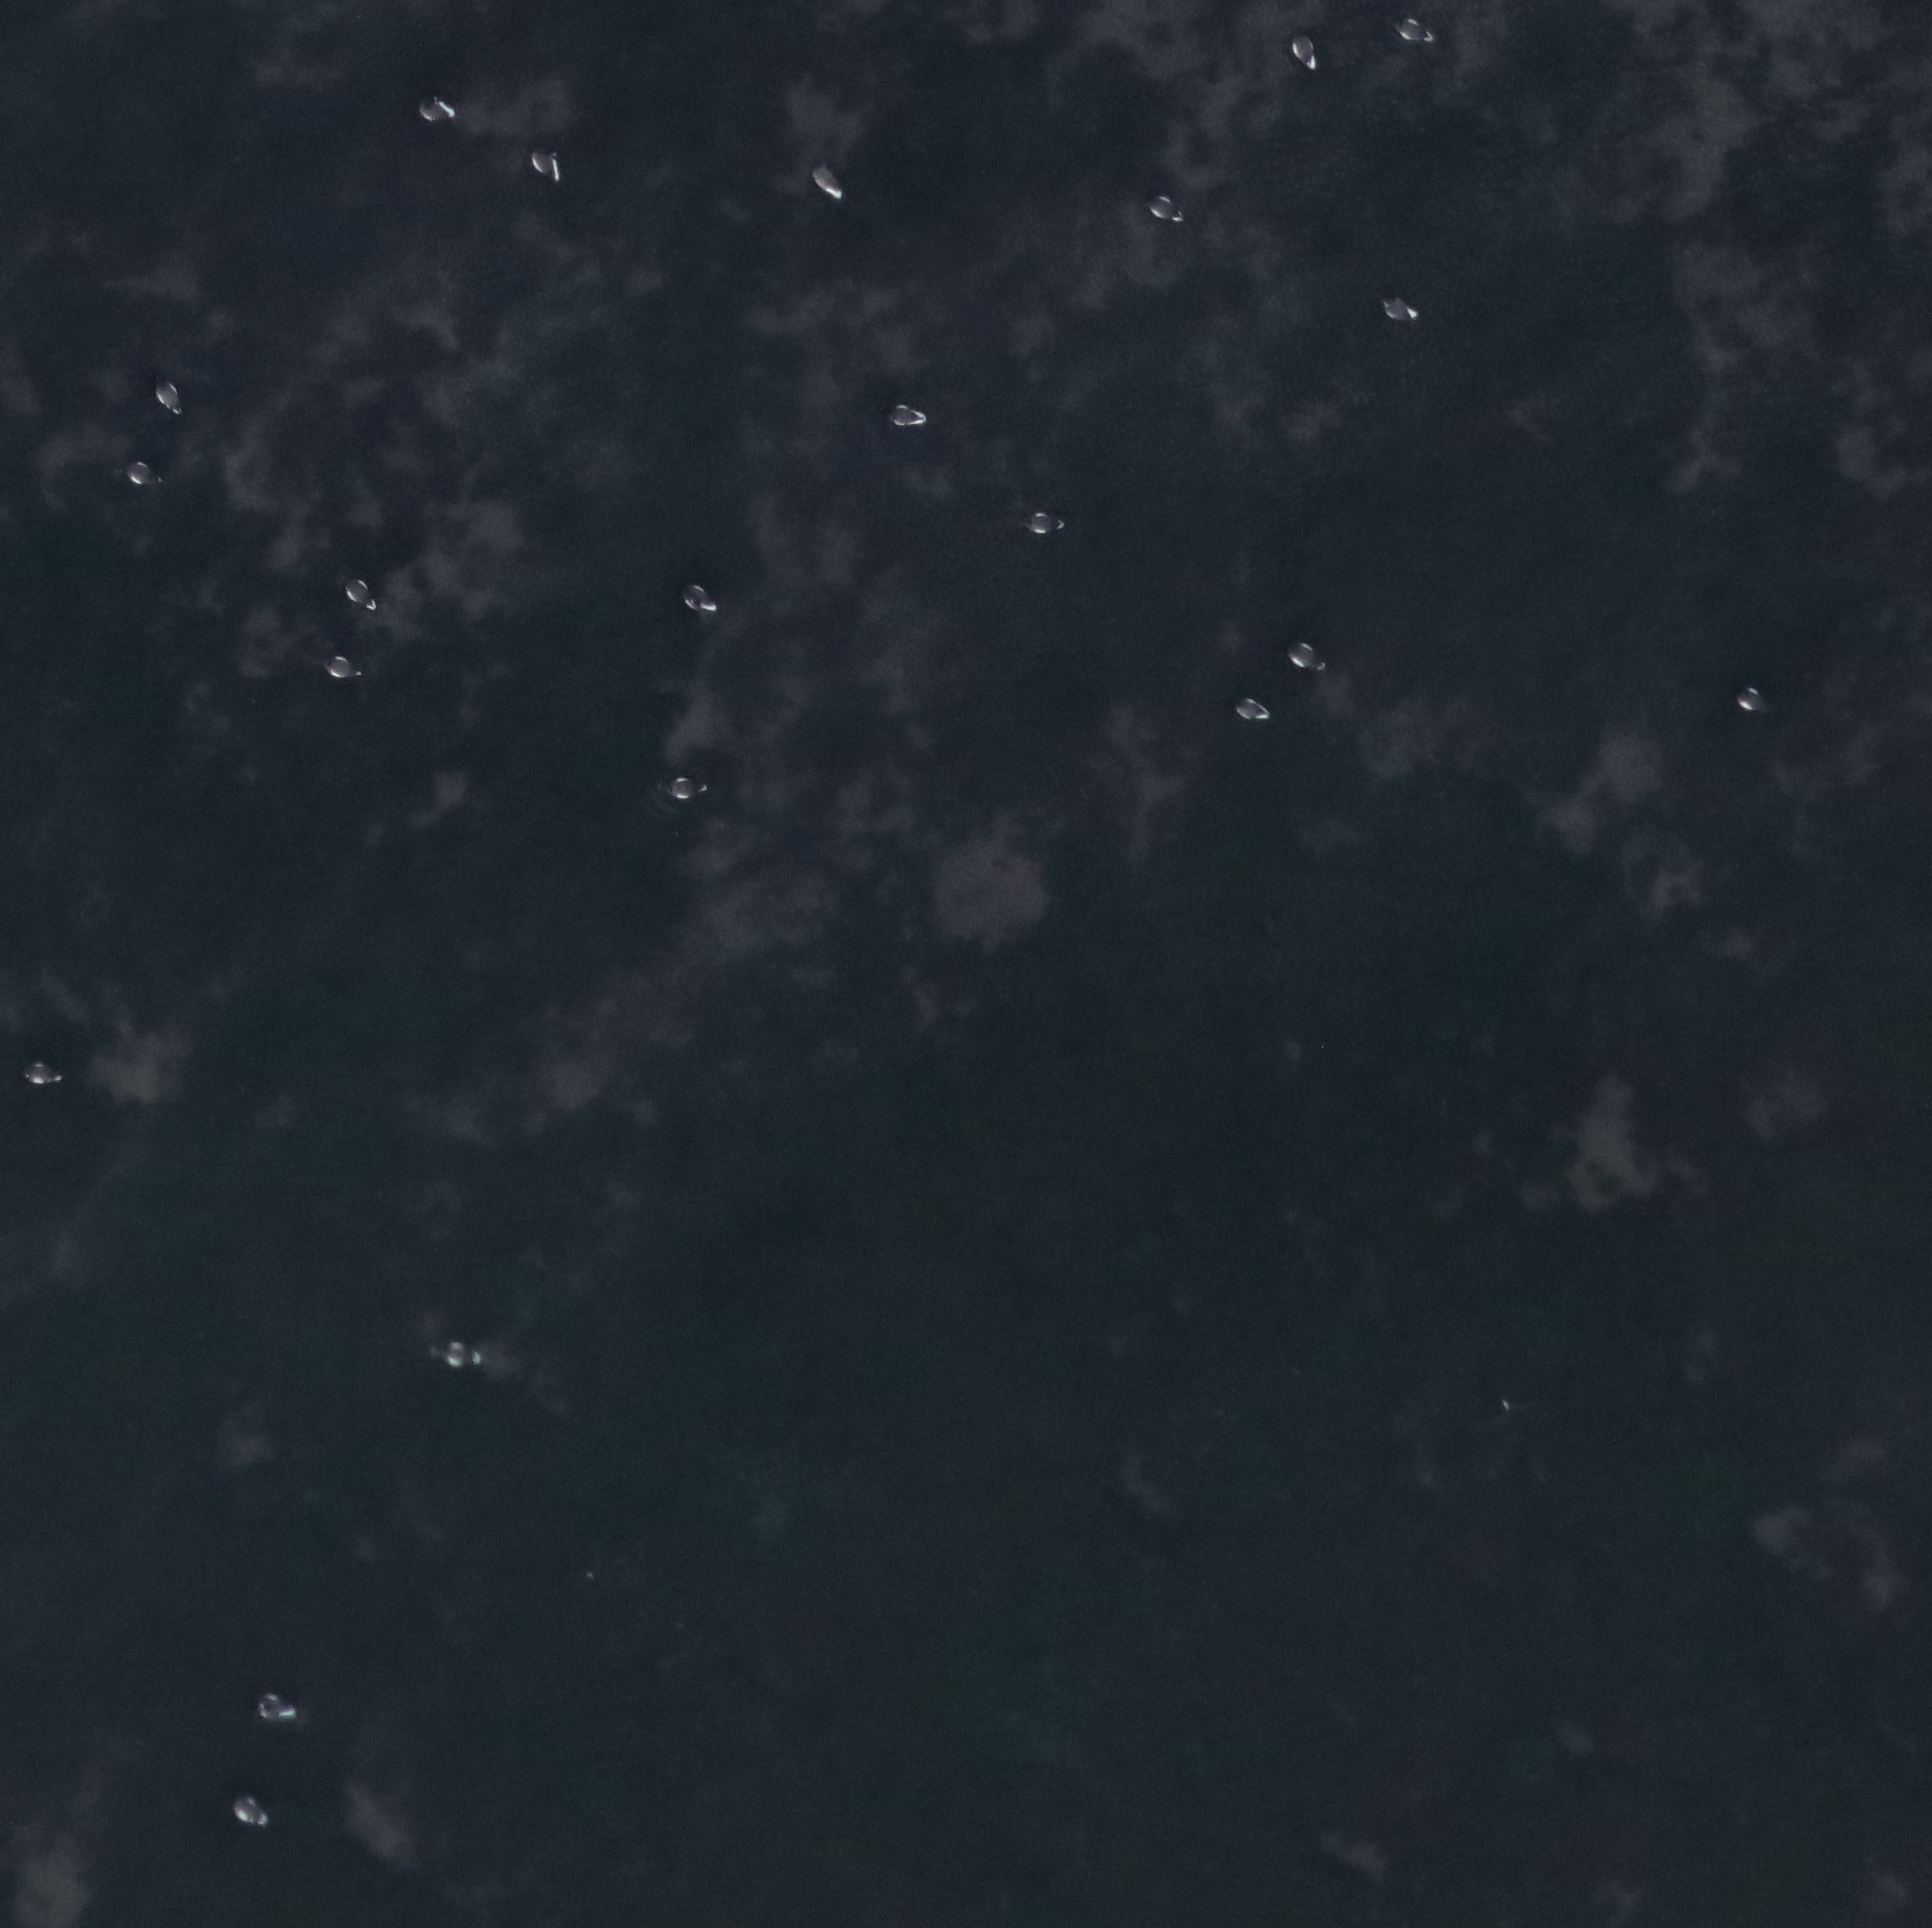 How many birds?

22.